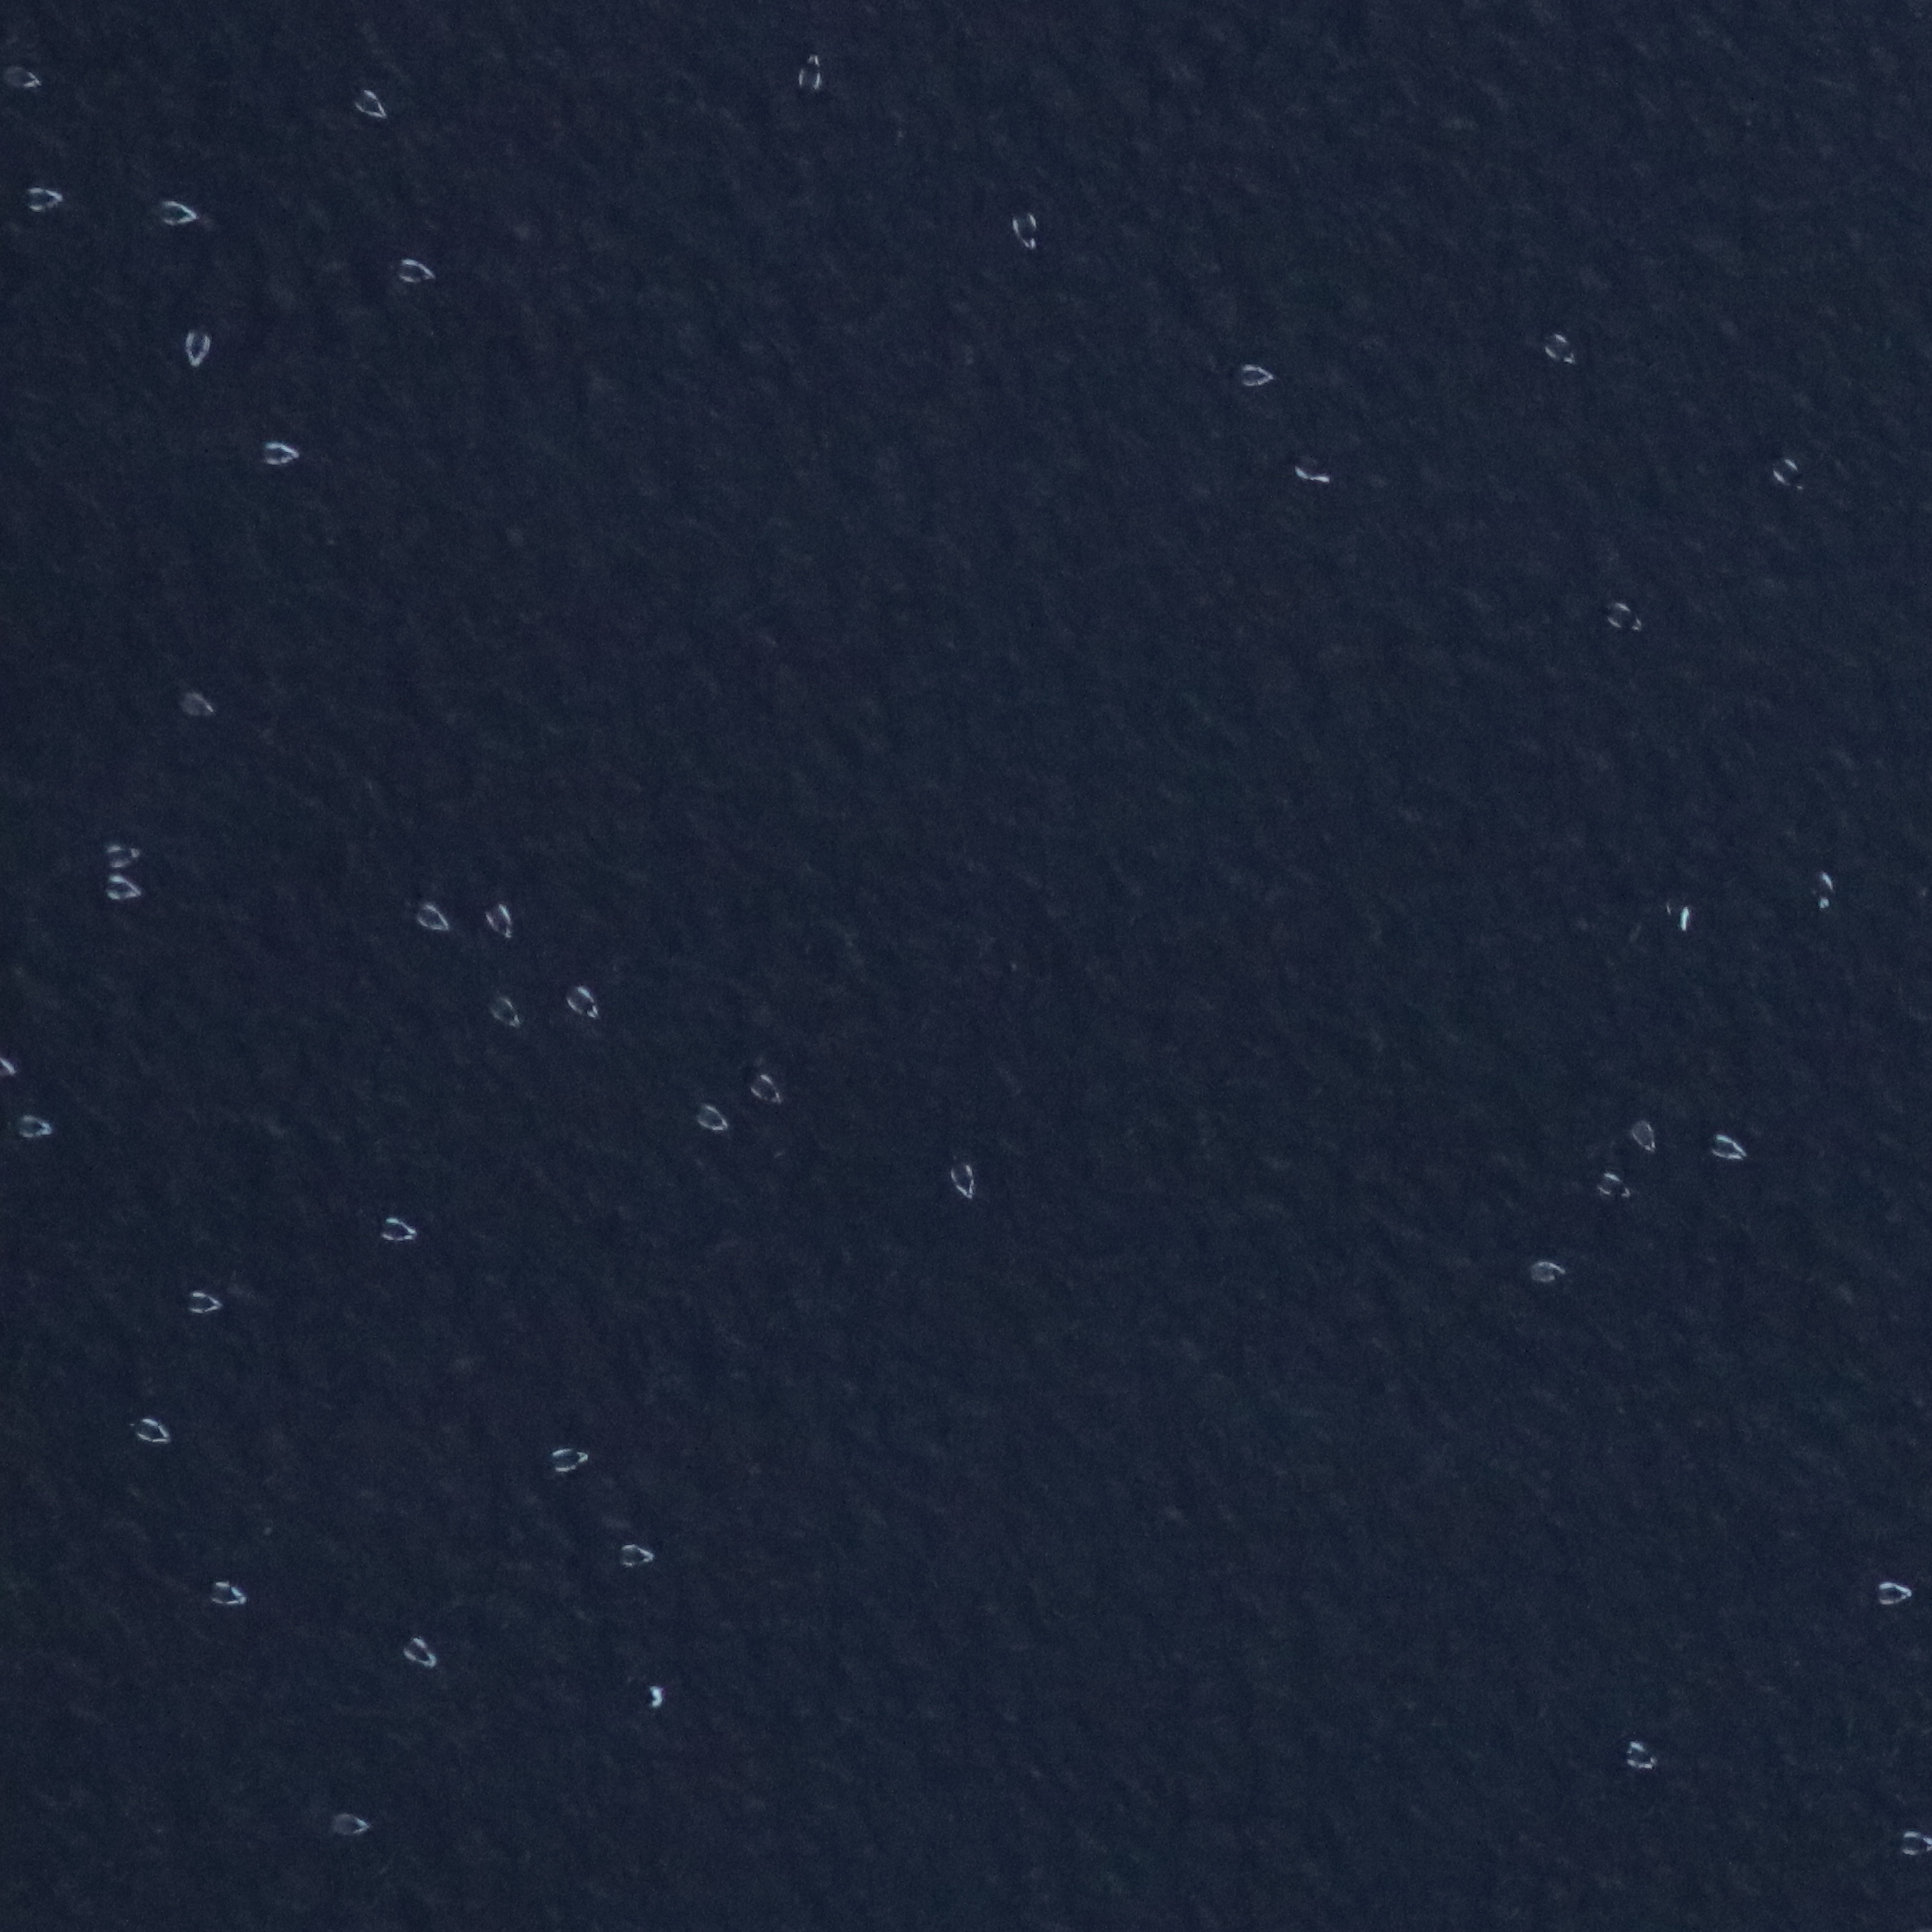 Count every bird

41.